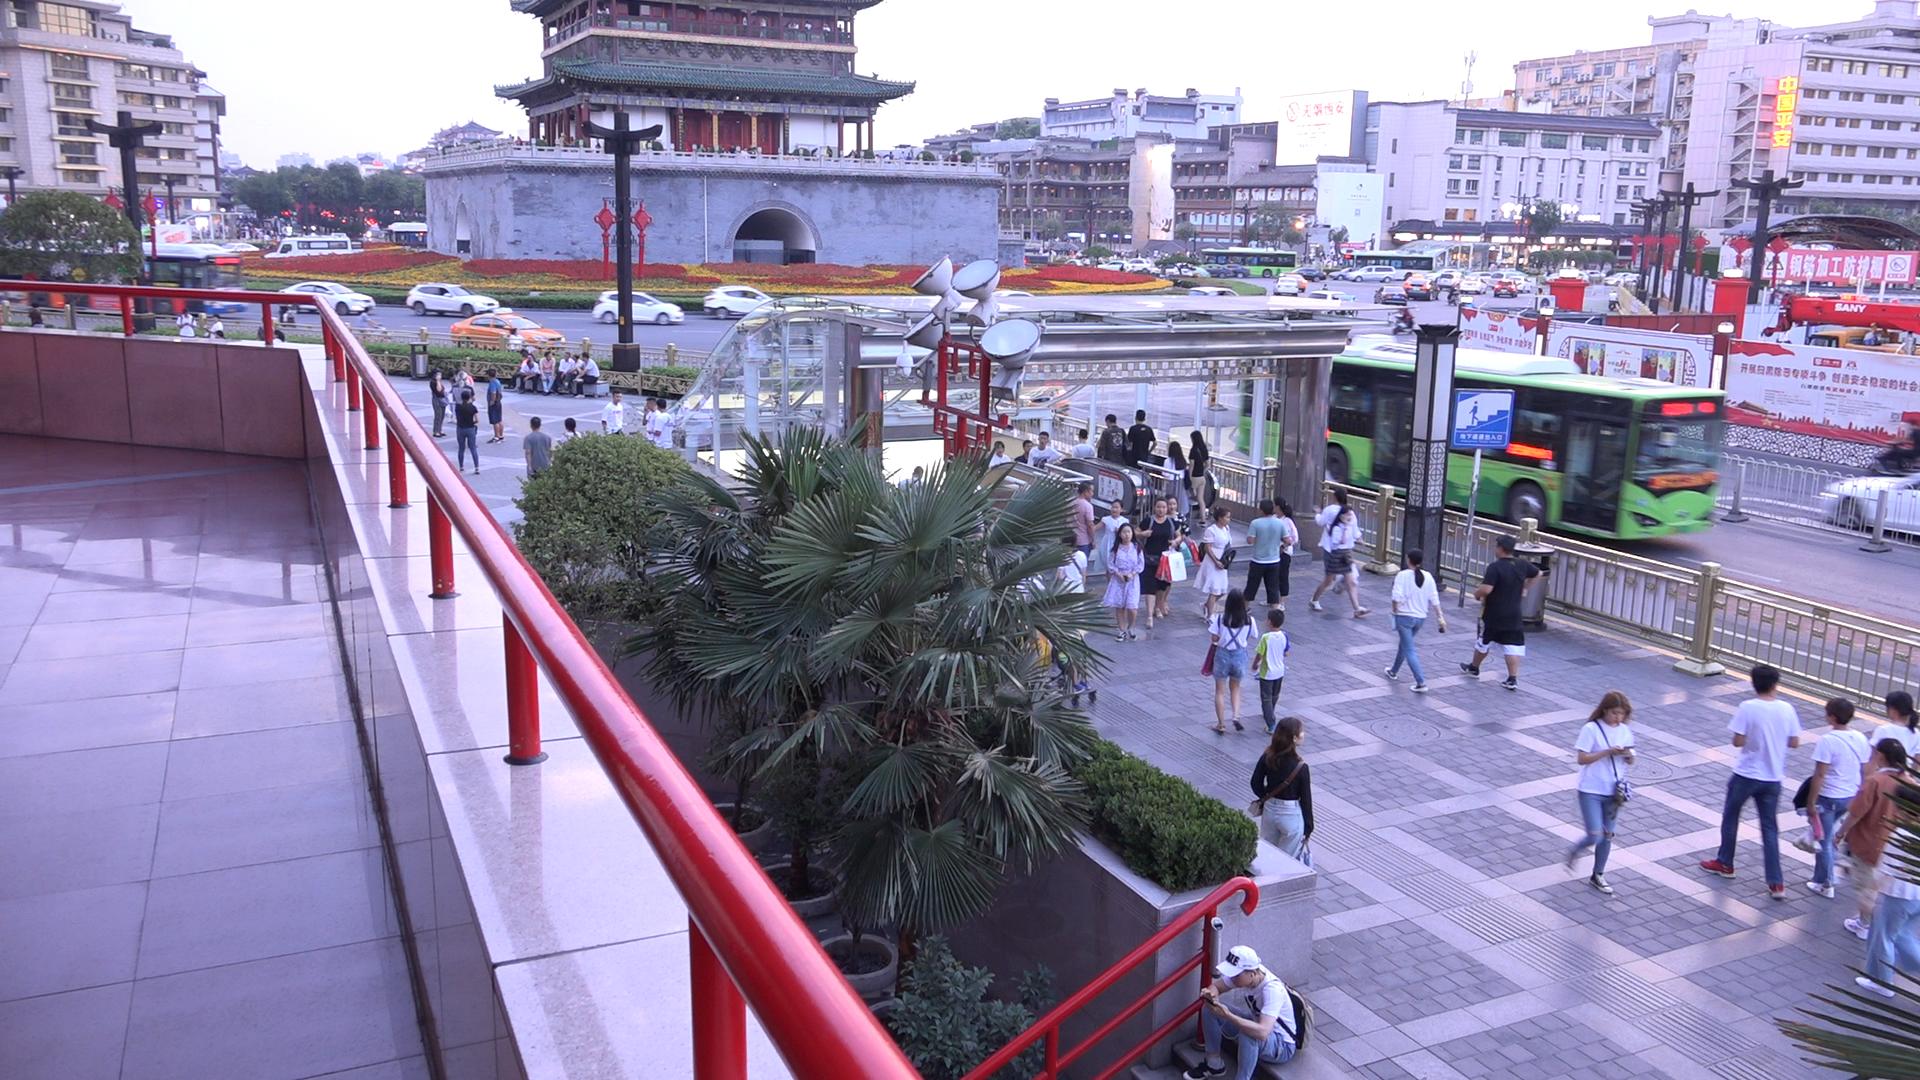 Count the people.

118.